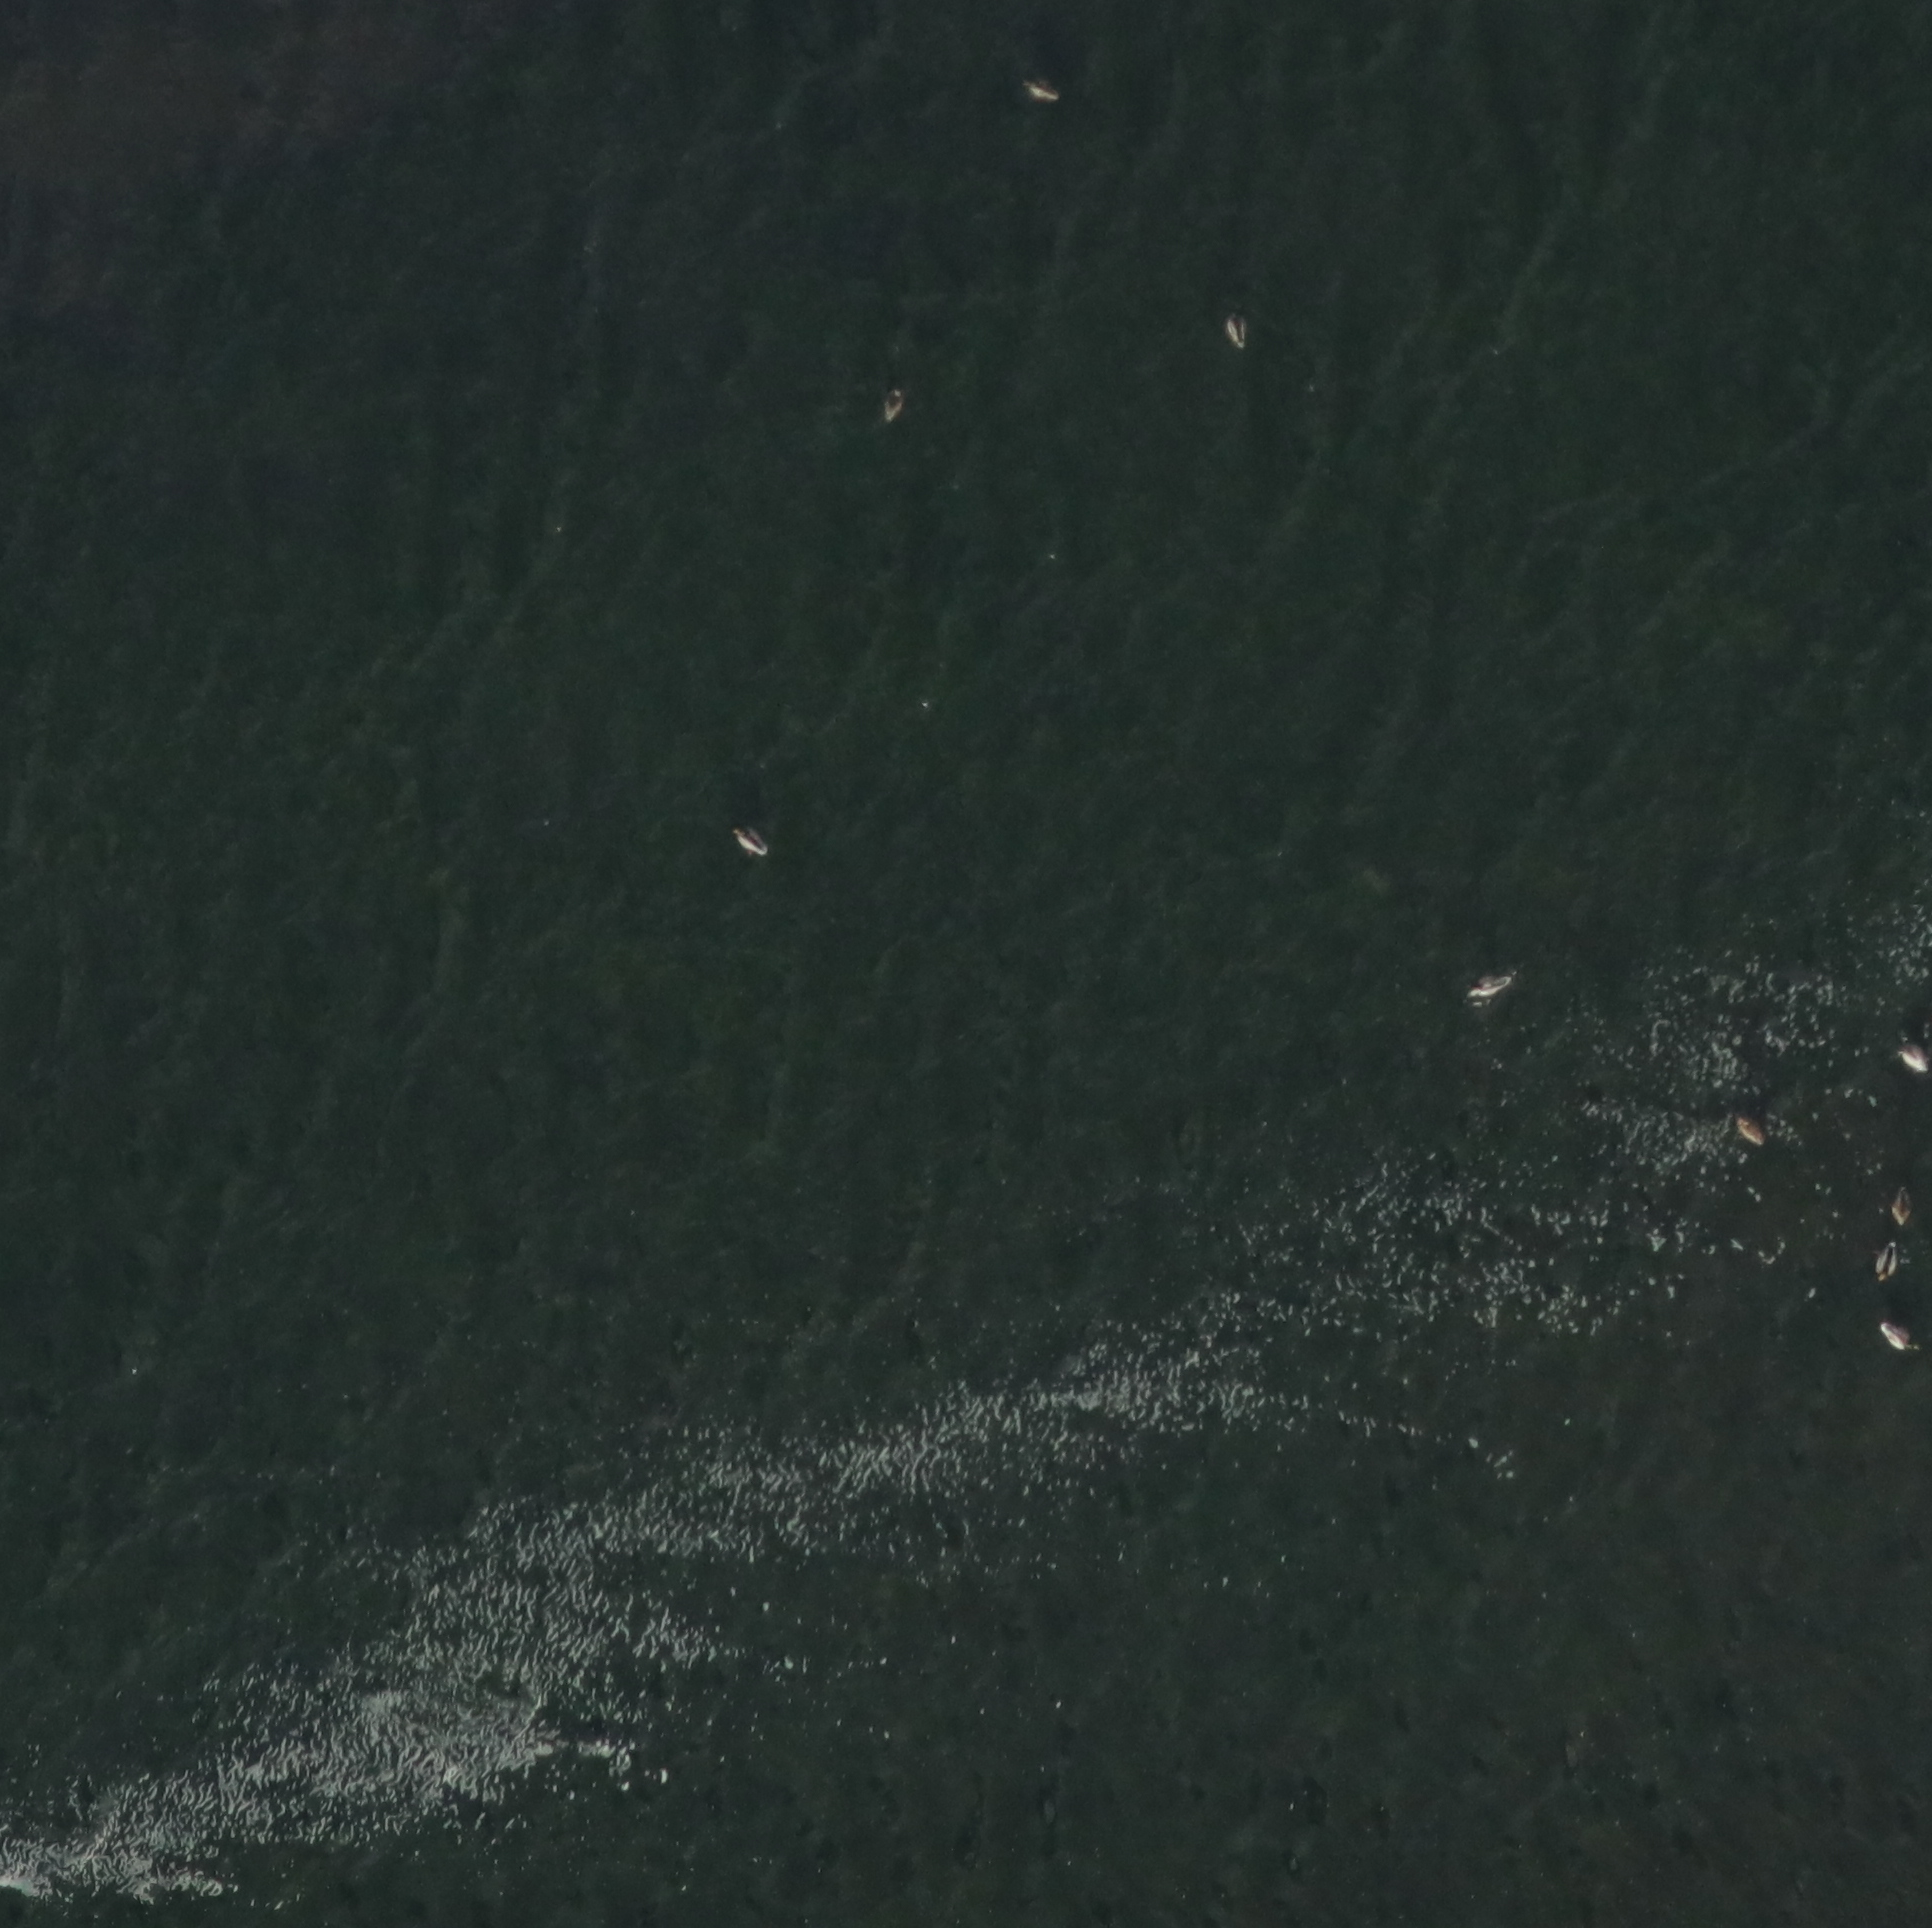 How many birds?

10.